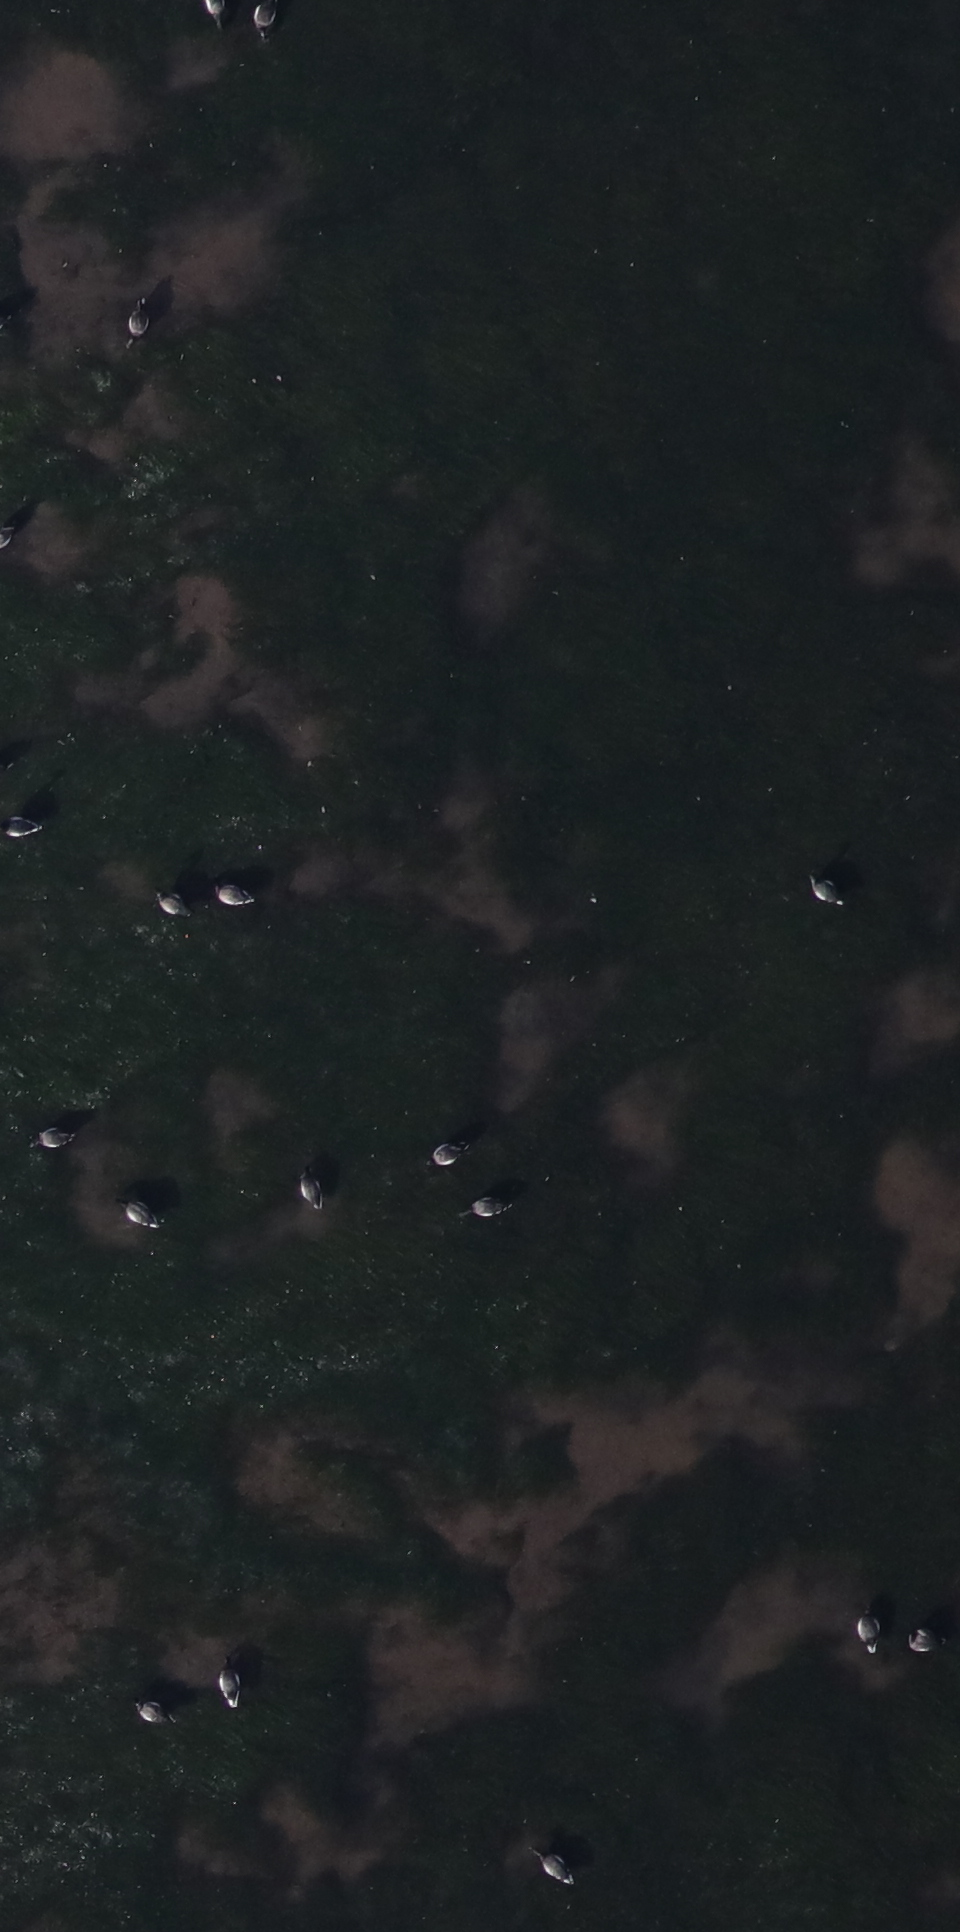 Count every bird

18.